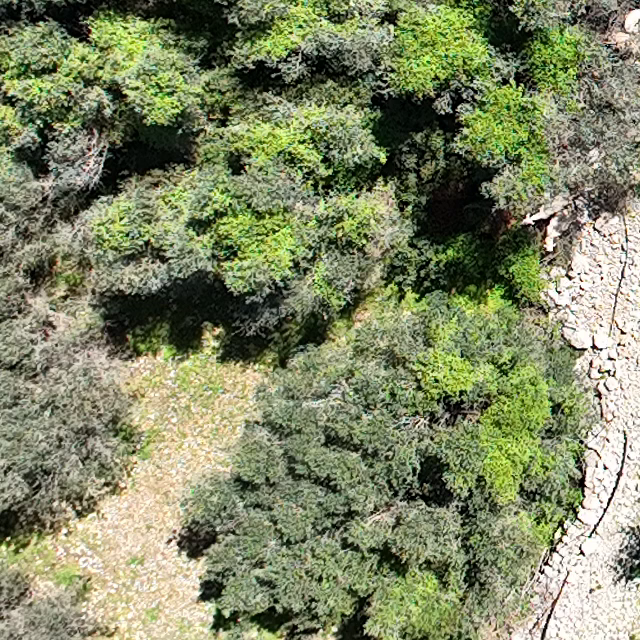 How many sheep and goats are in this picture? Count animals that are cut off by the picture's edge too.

3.